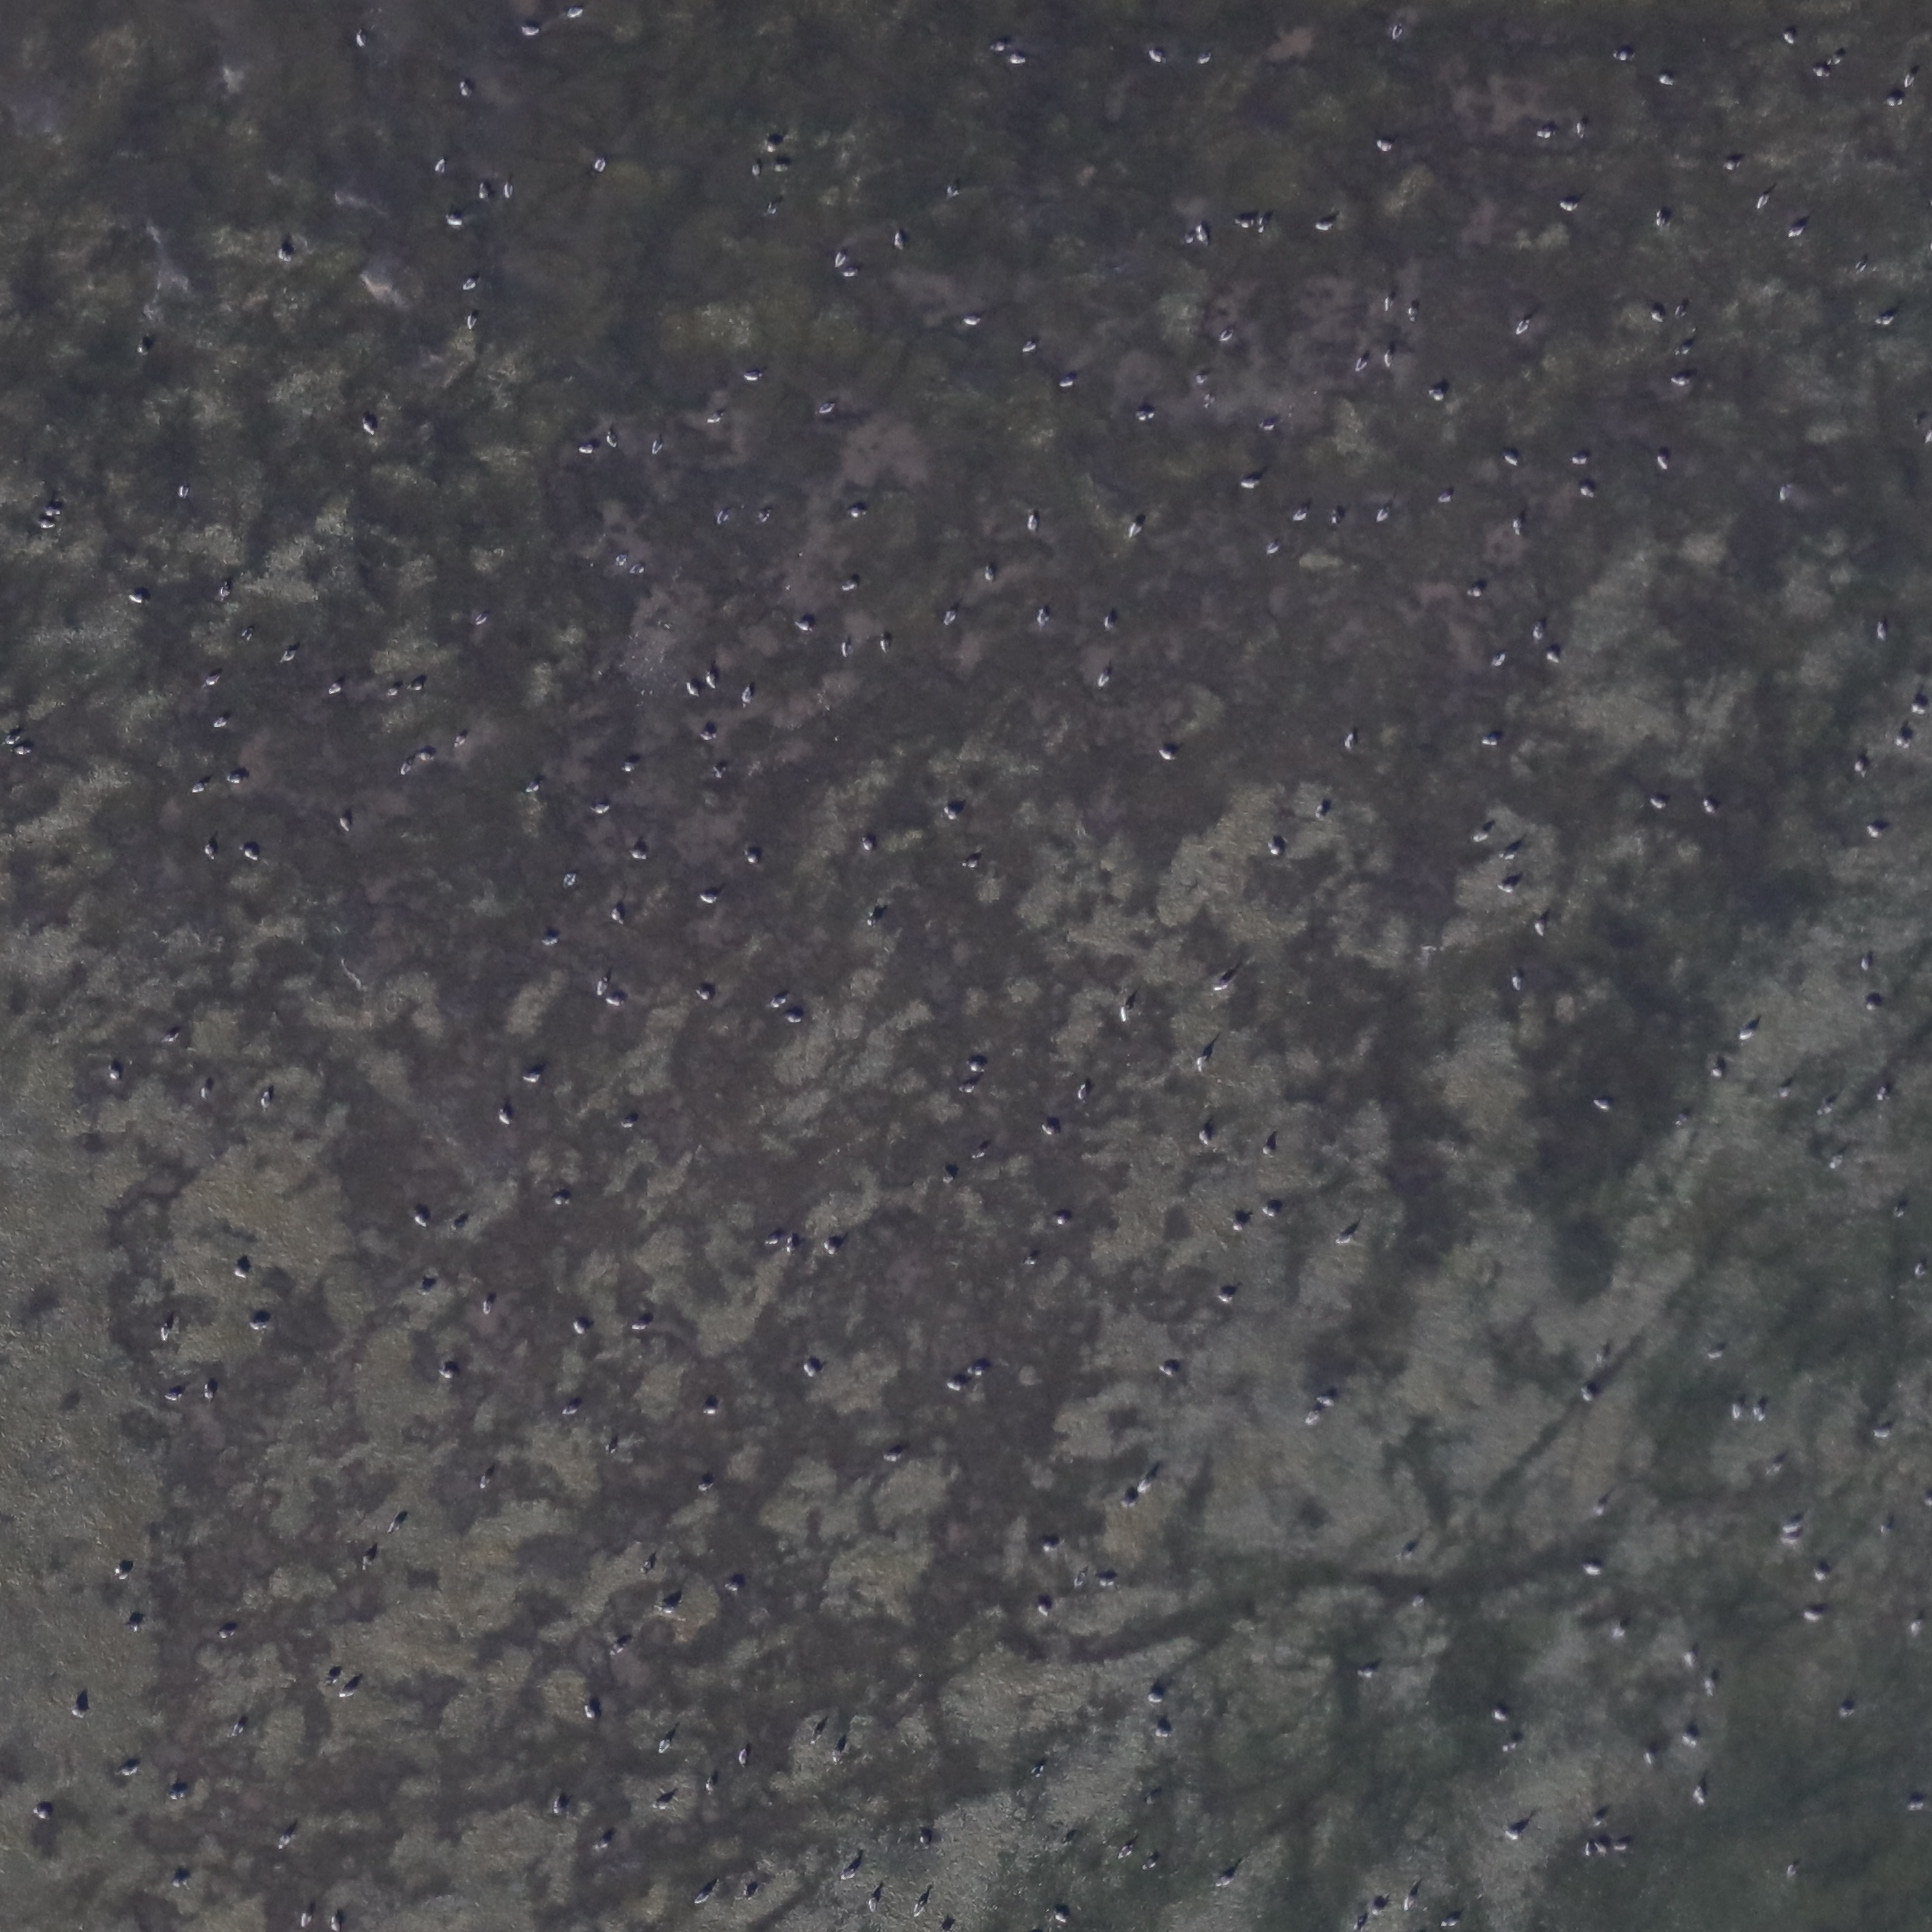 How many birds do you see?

323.